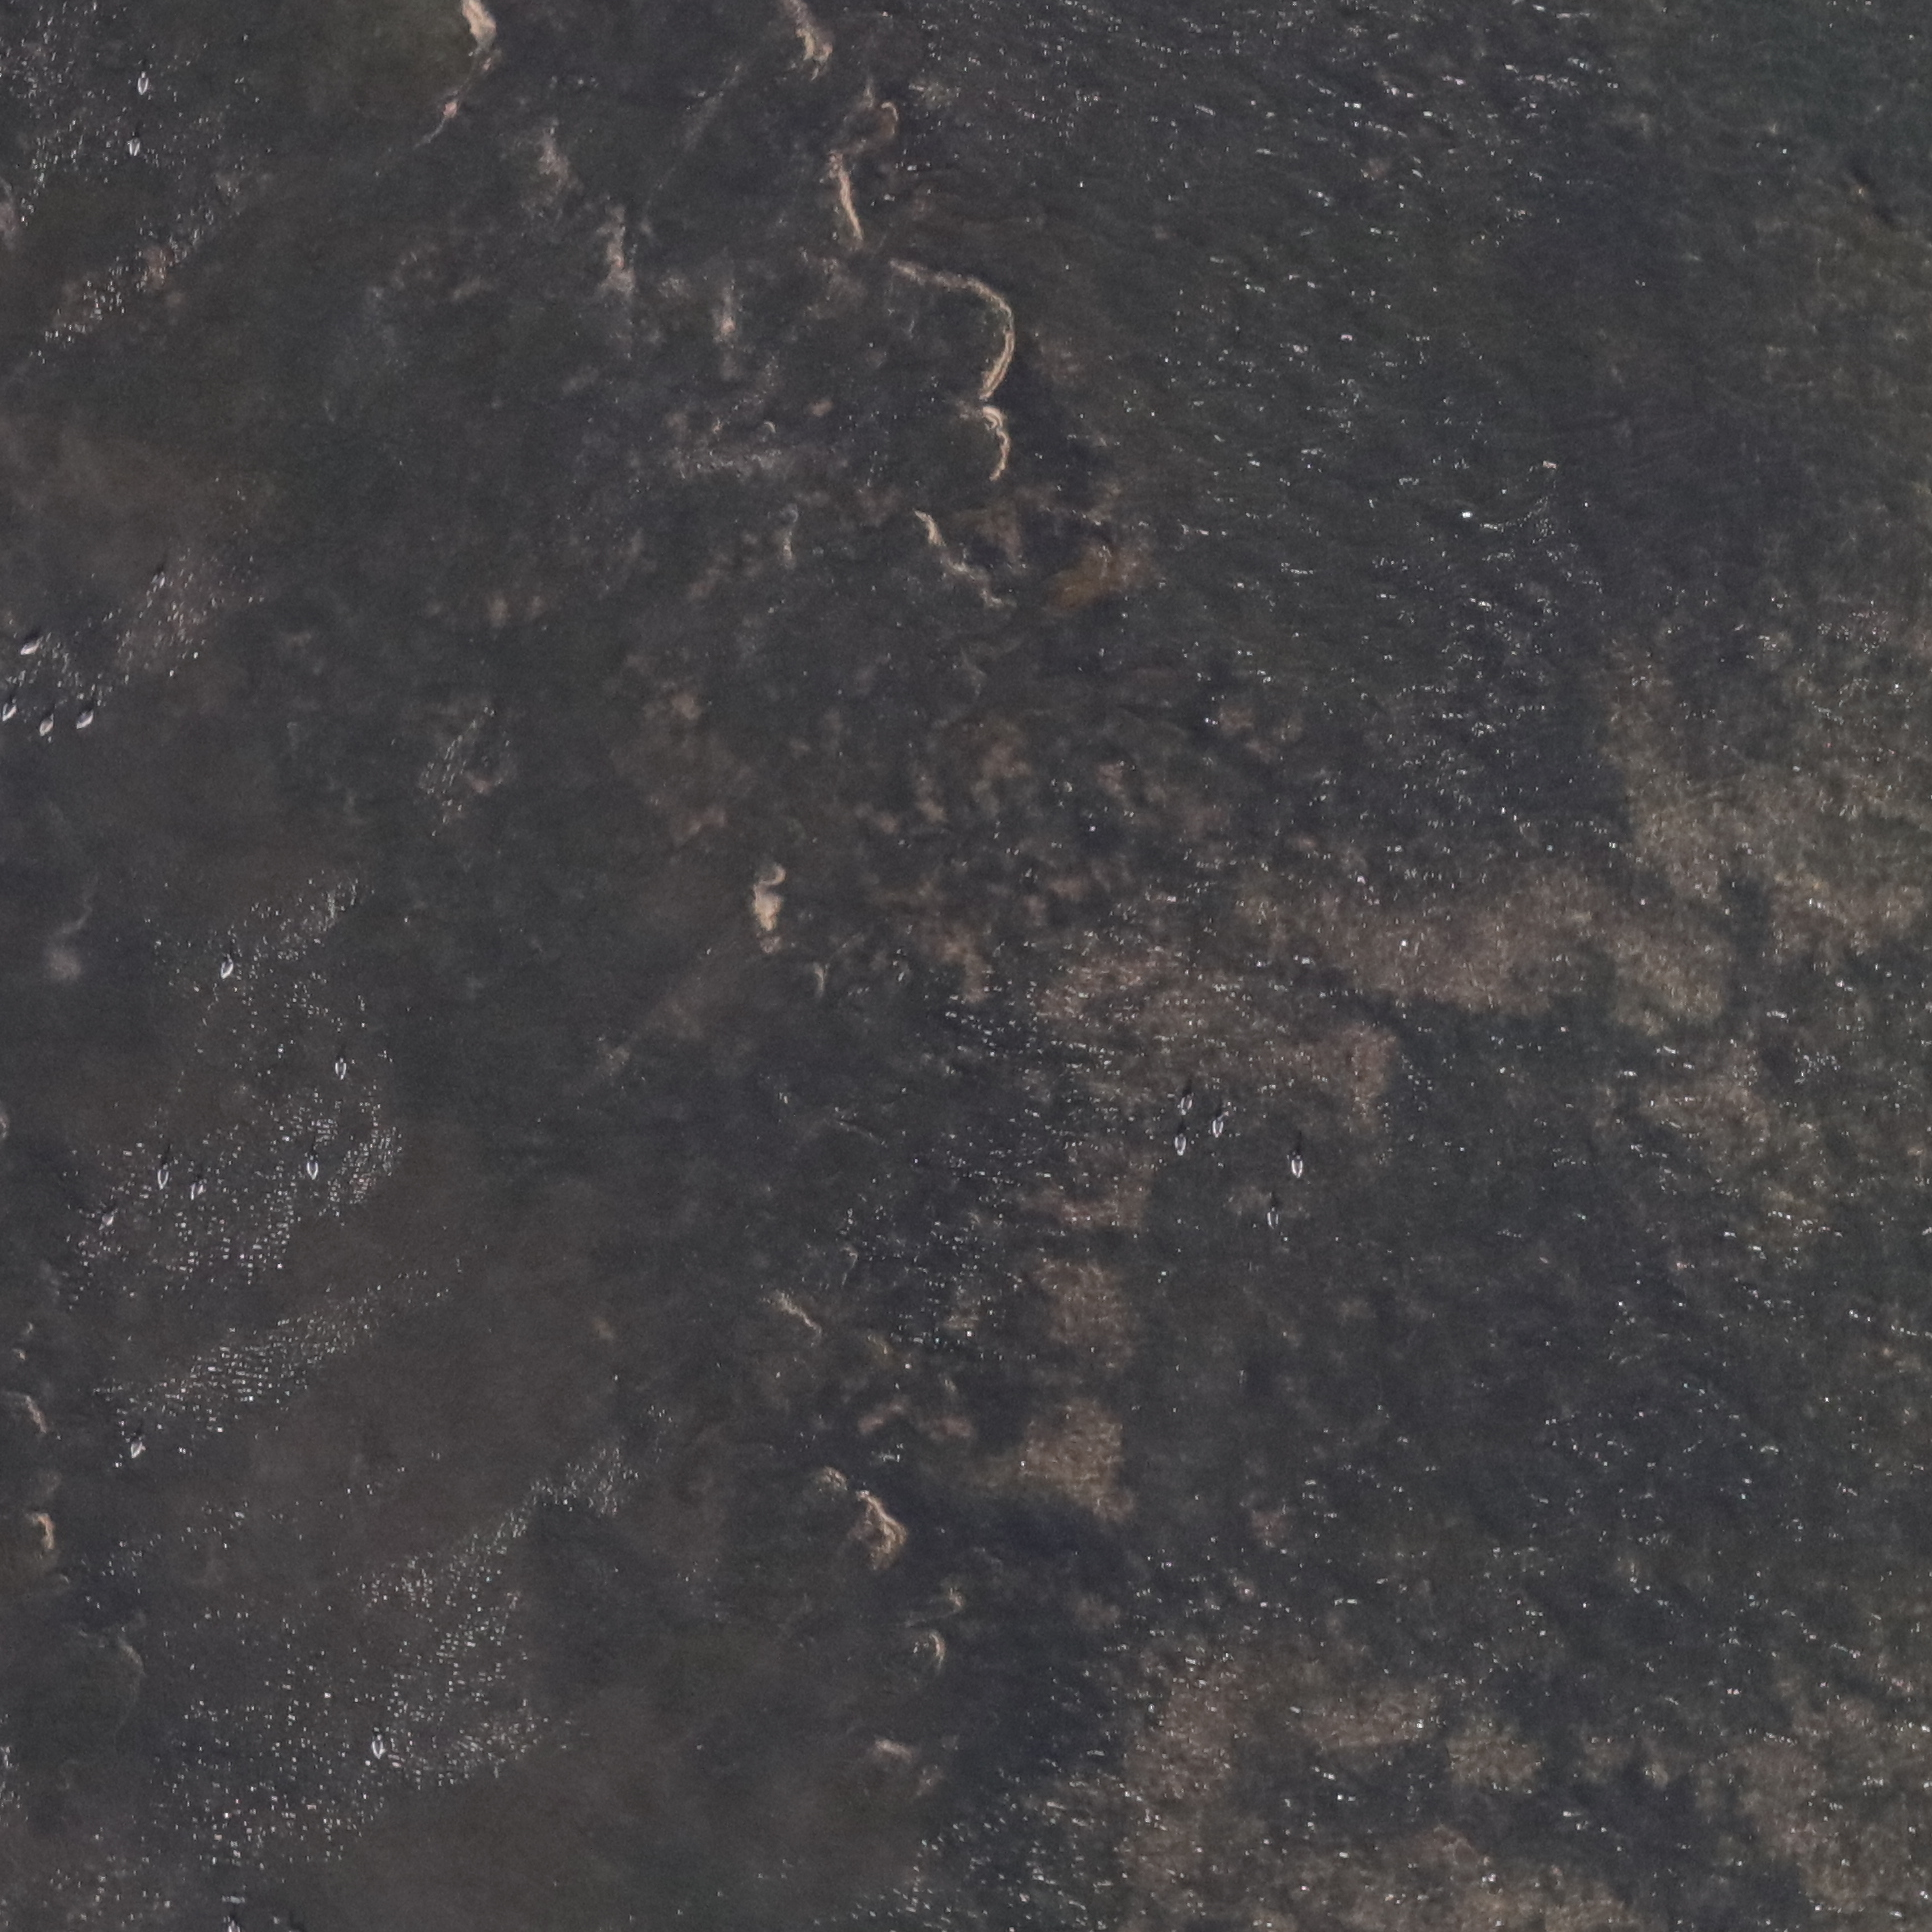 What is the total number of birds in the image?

21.